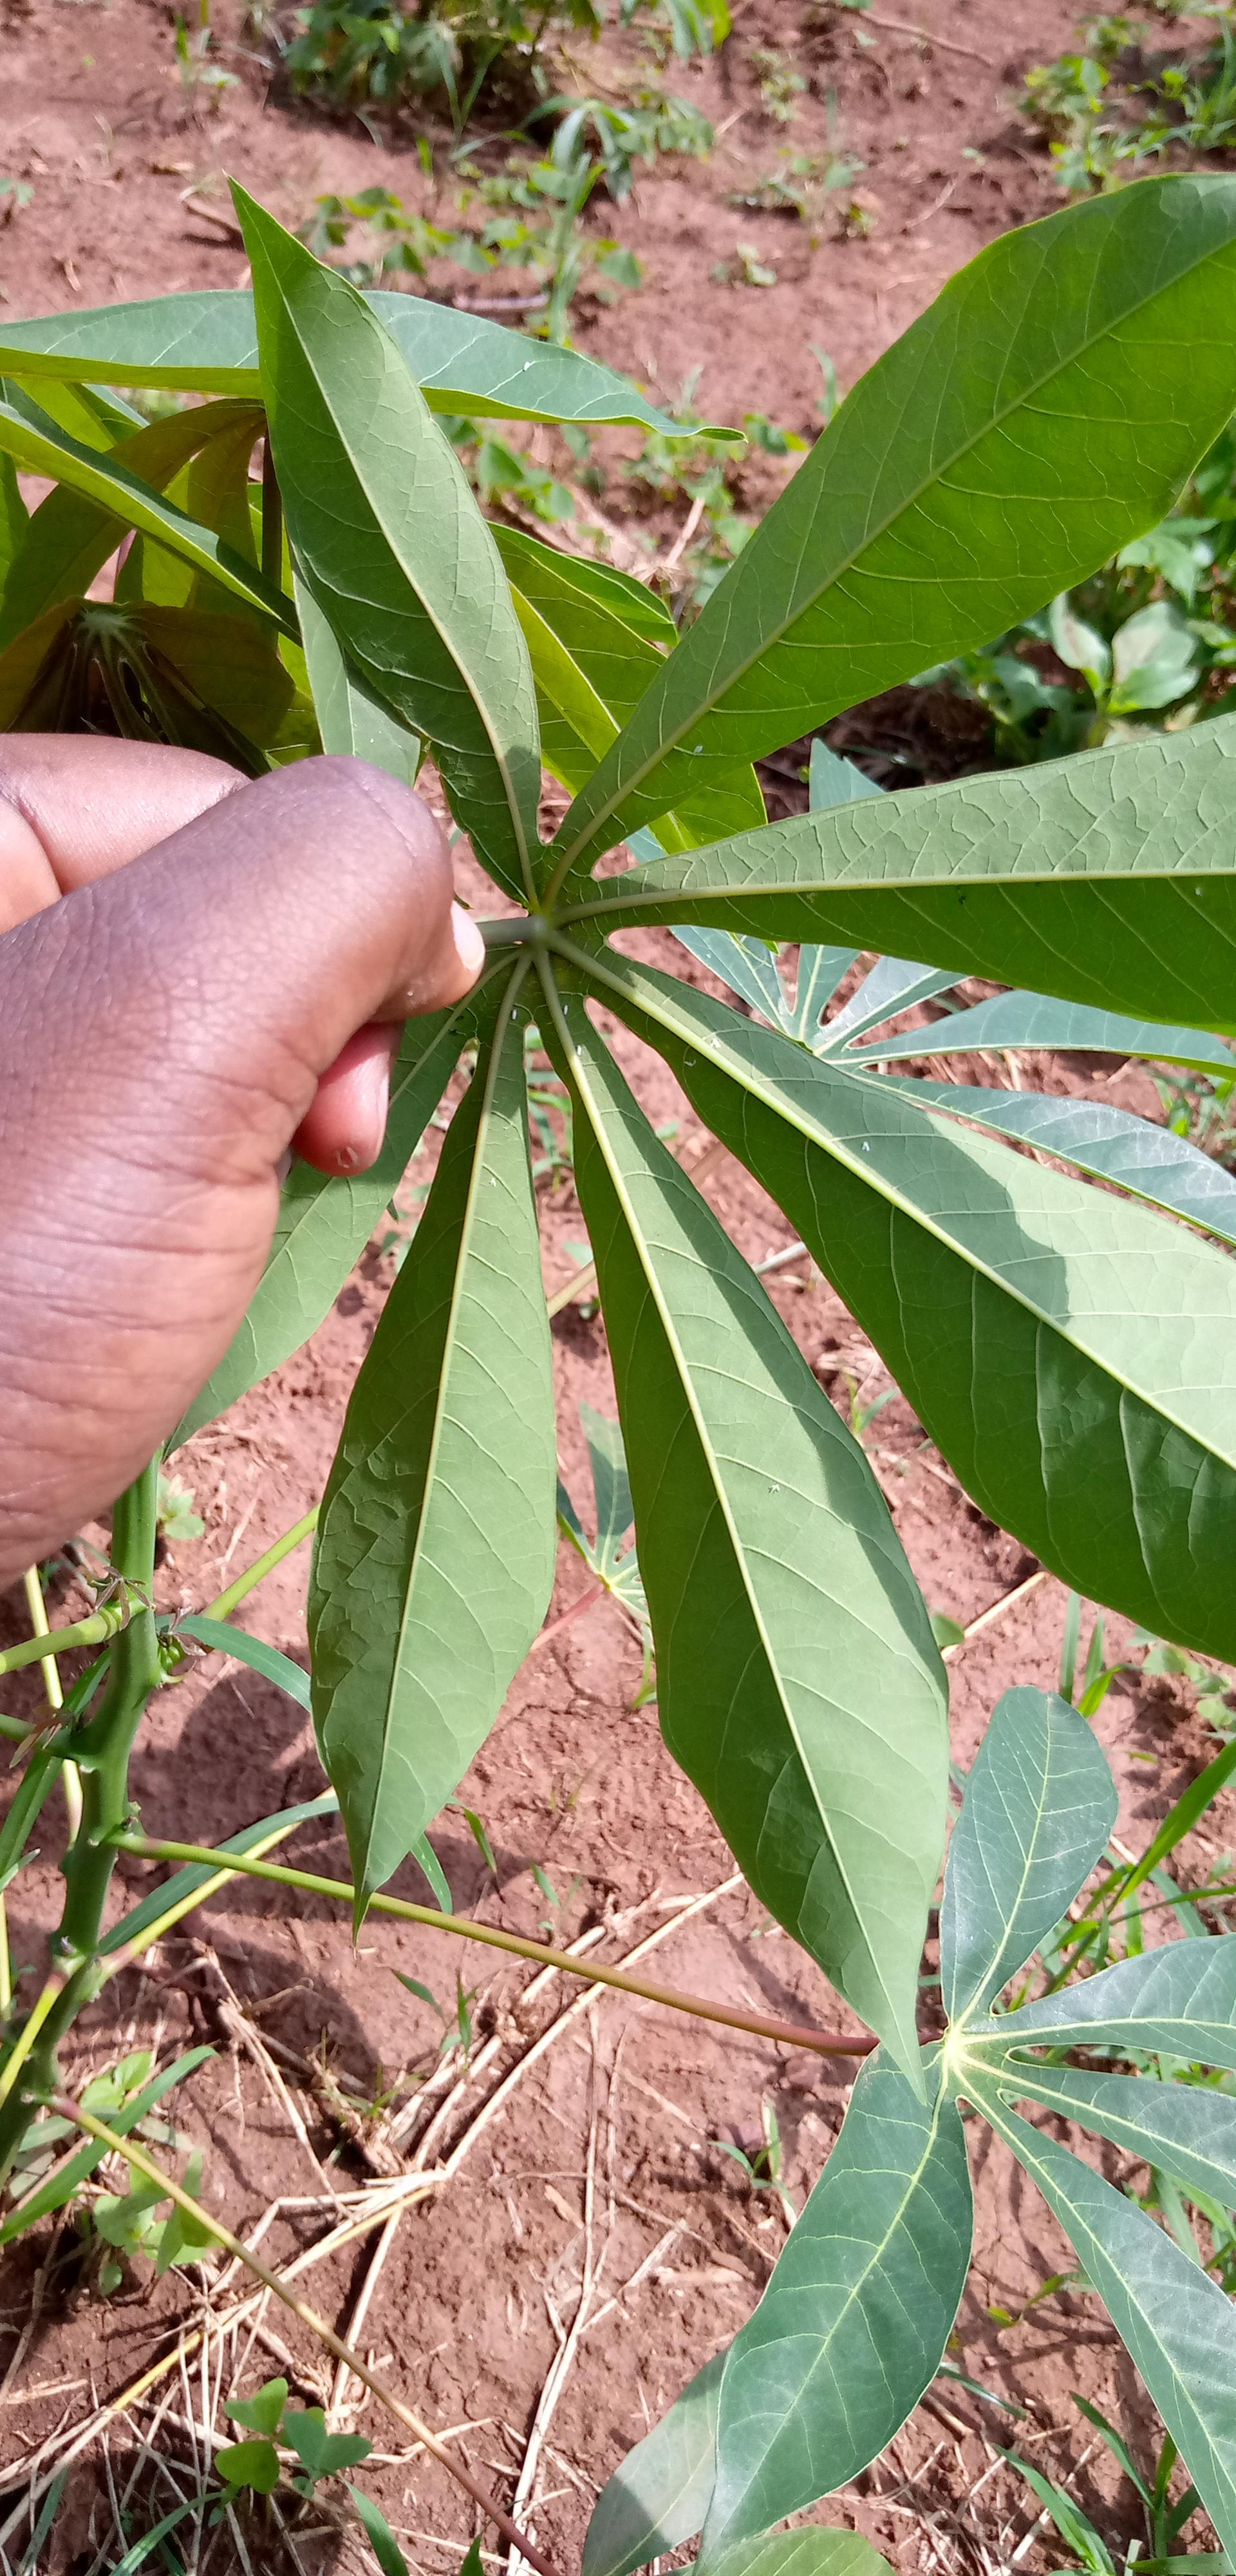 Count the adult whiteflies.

7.